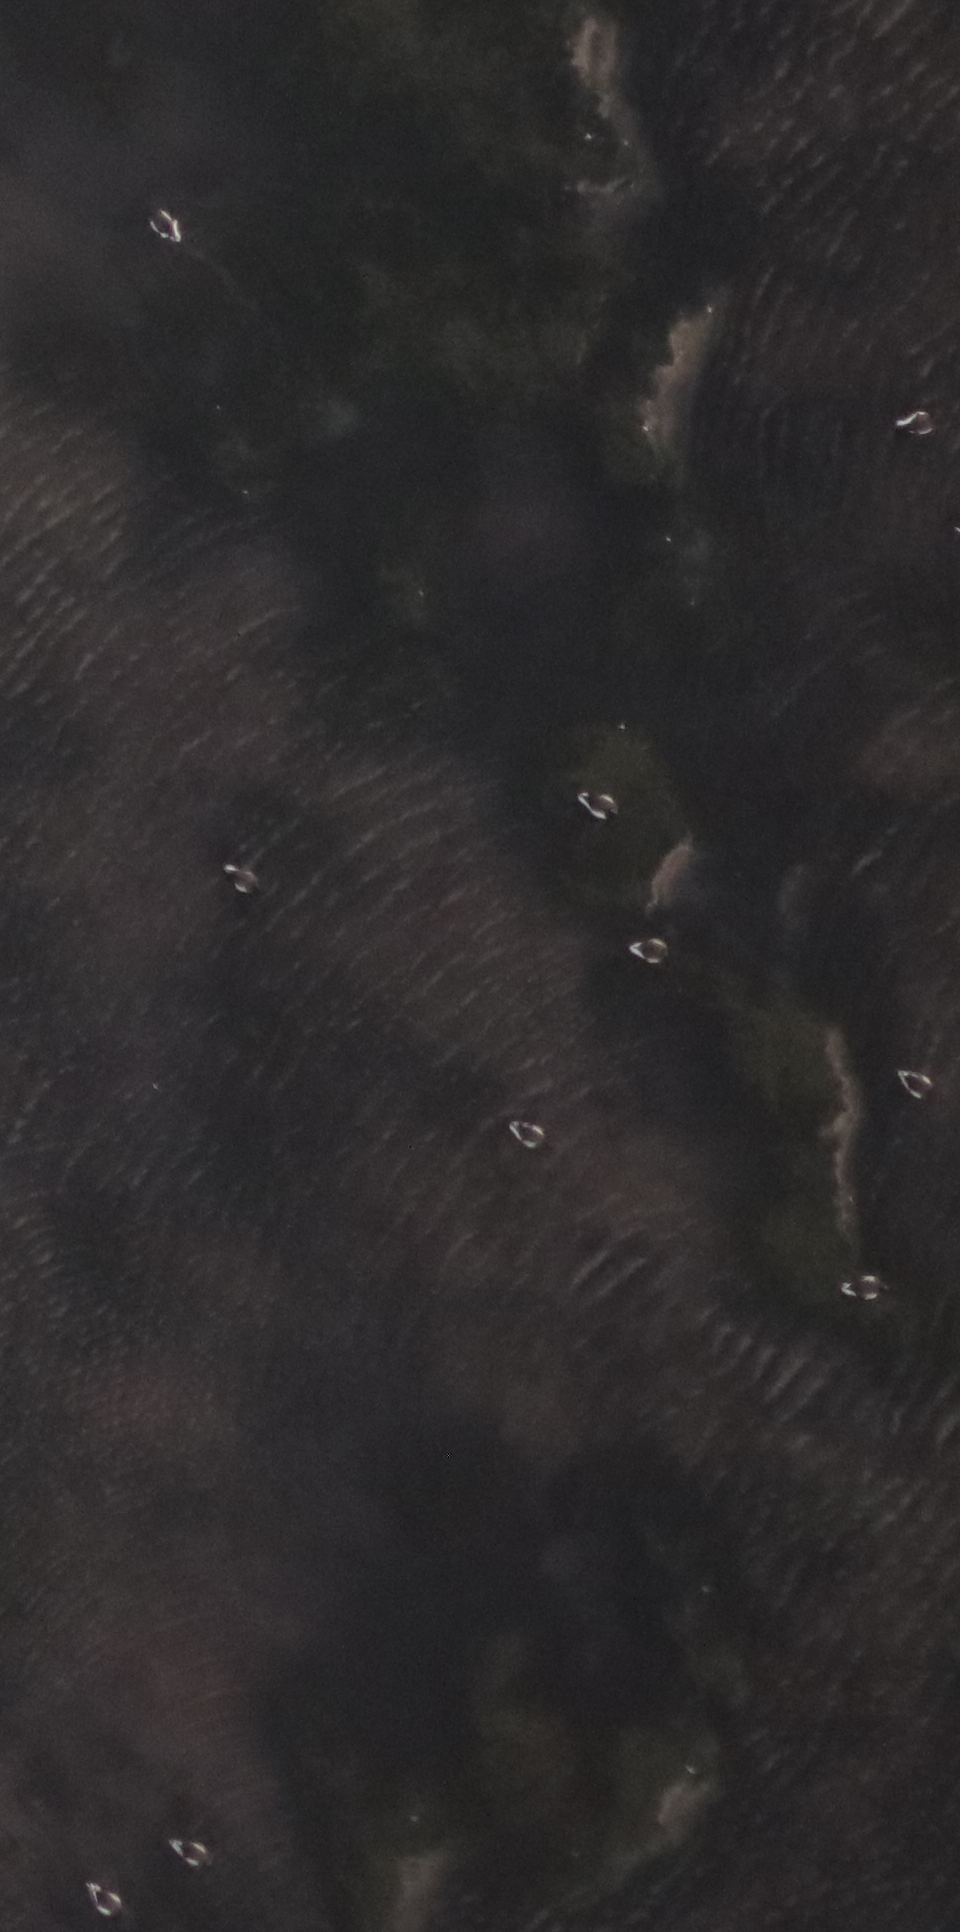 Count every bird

10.